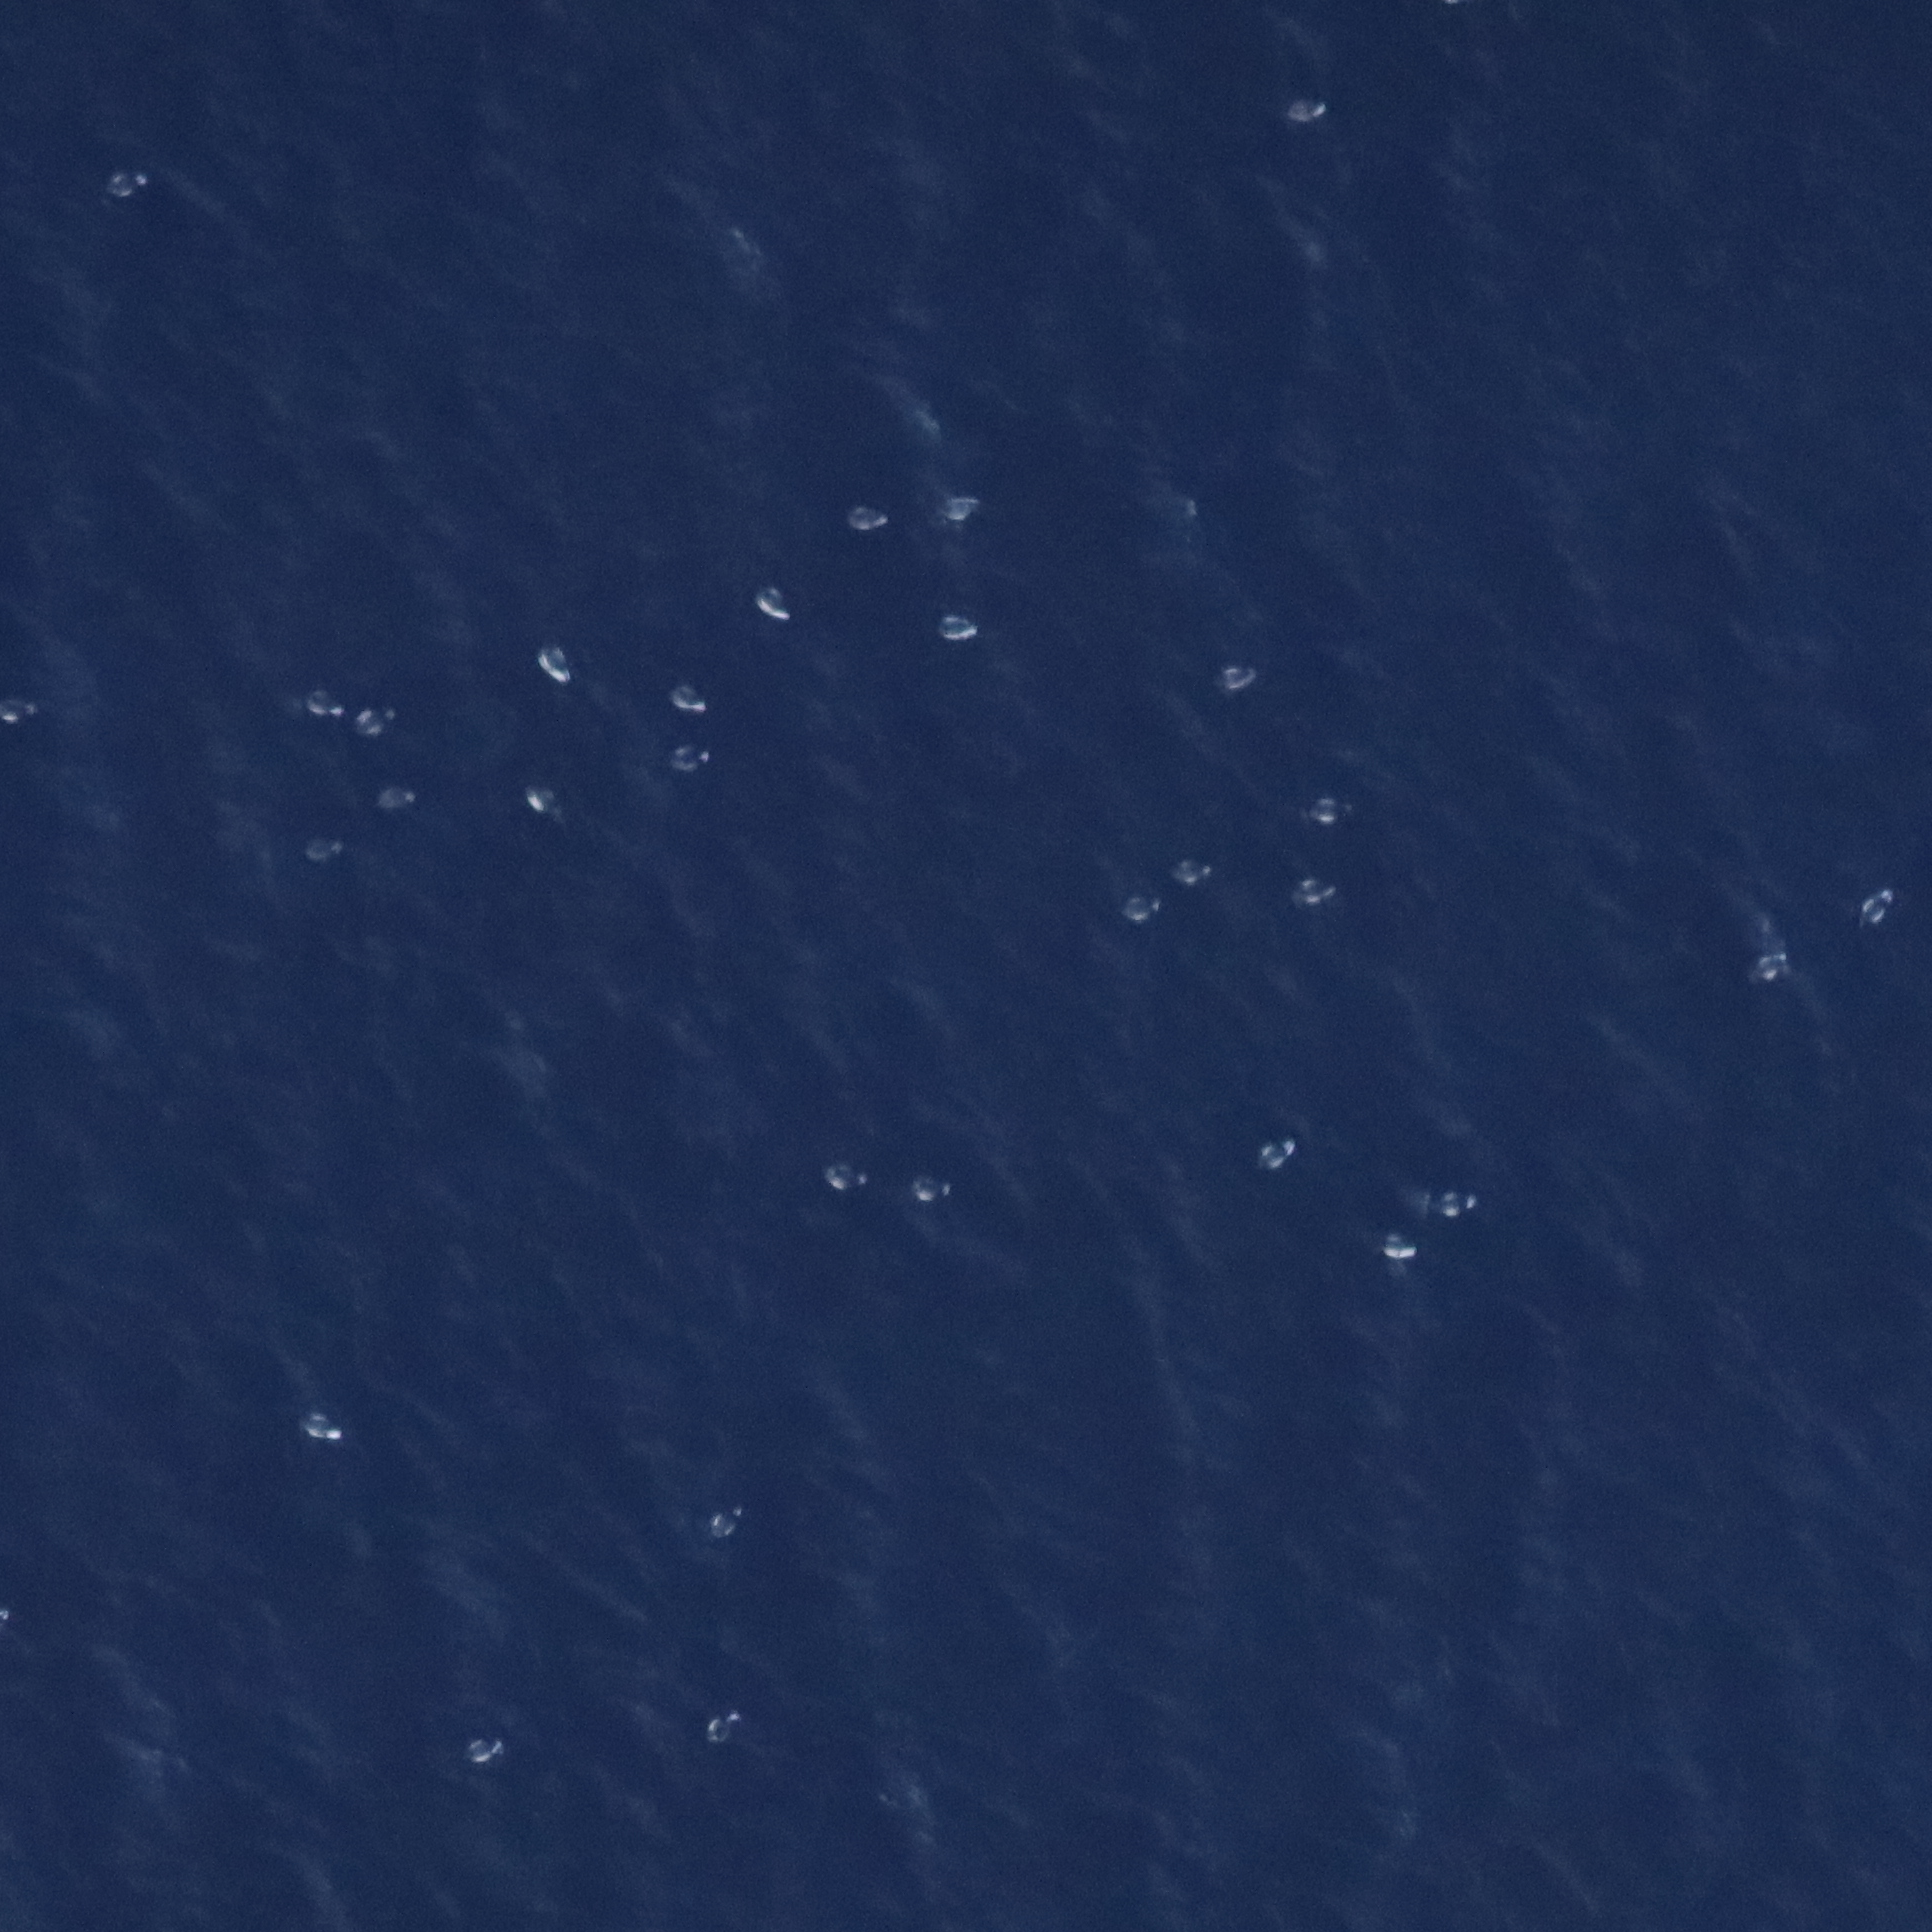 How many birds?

31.